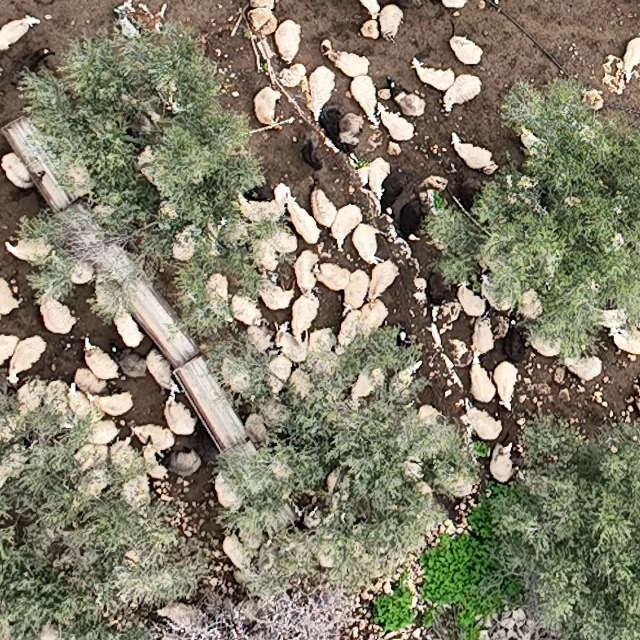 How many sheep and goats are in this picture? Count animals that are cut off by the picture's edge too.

121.